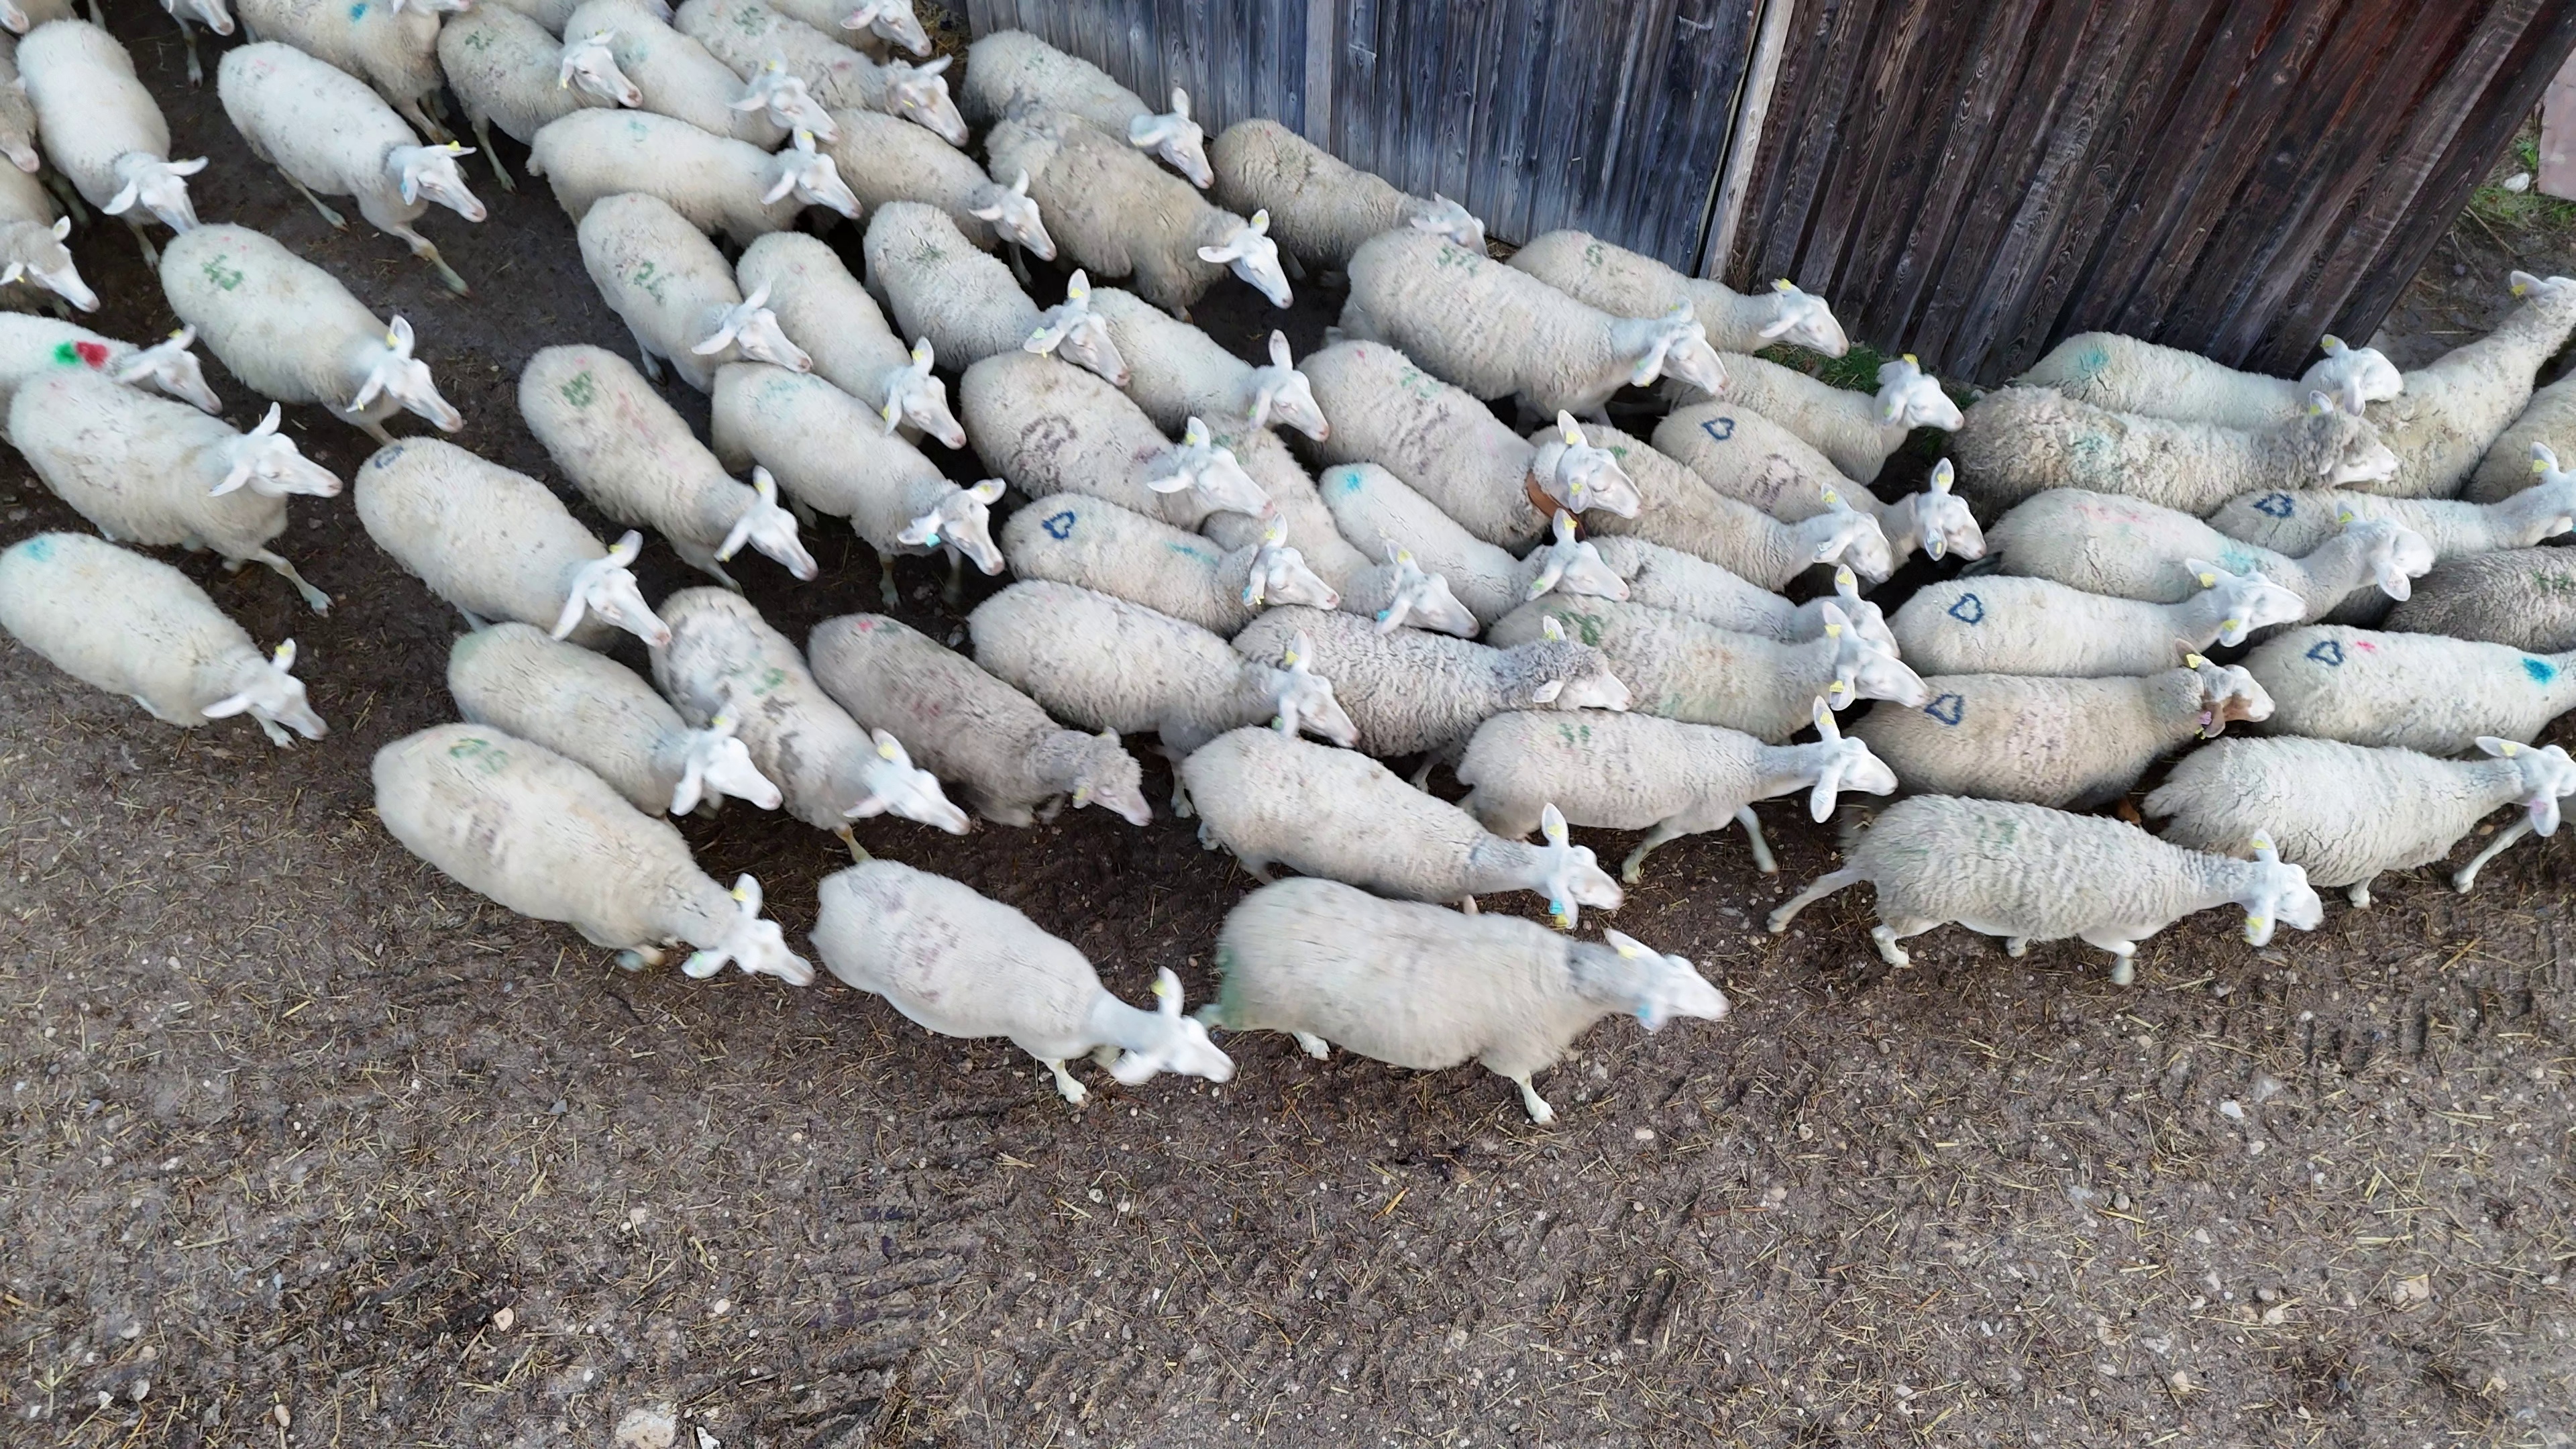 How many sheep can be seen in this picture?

58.